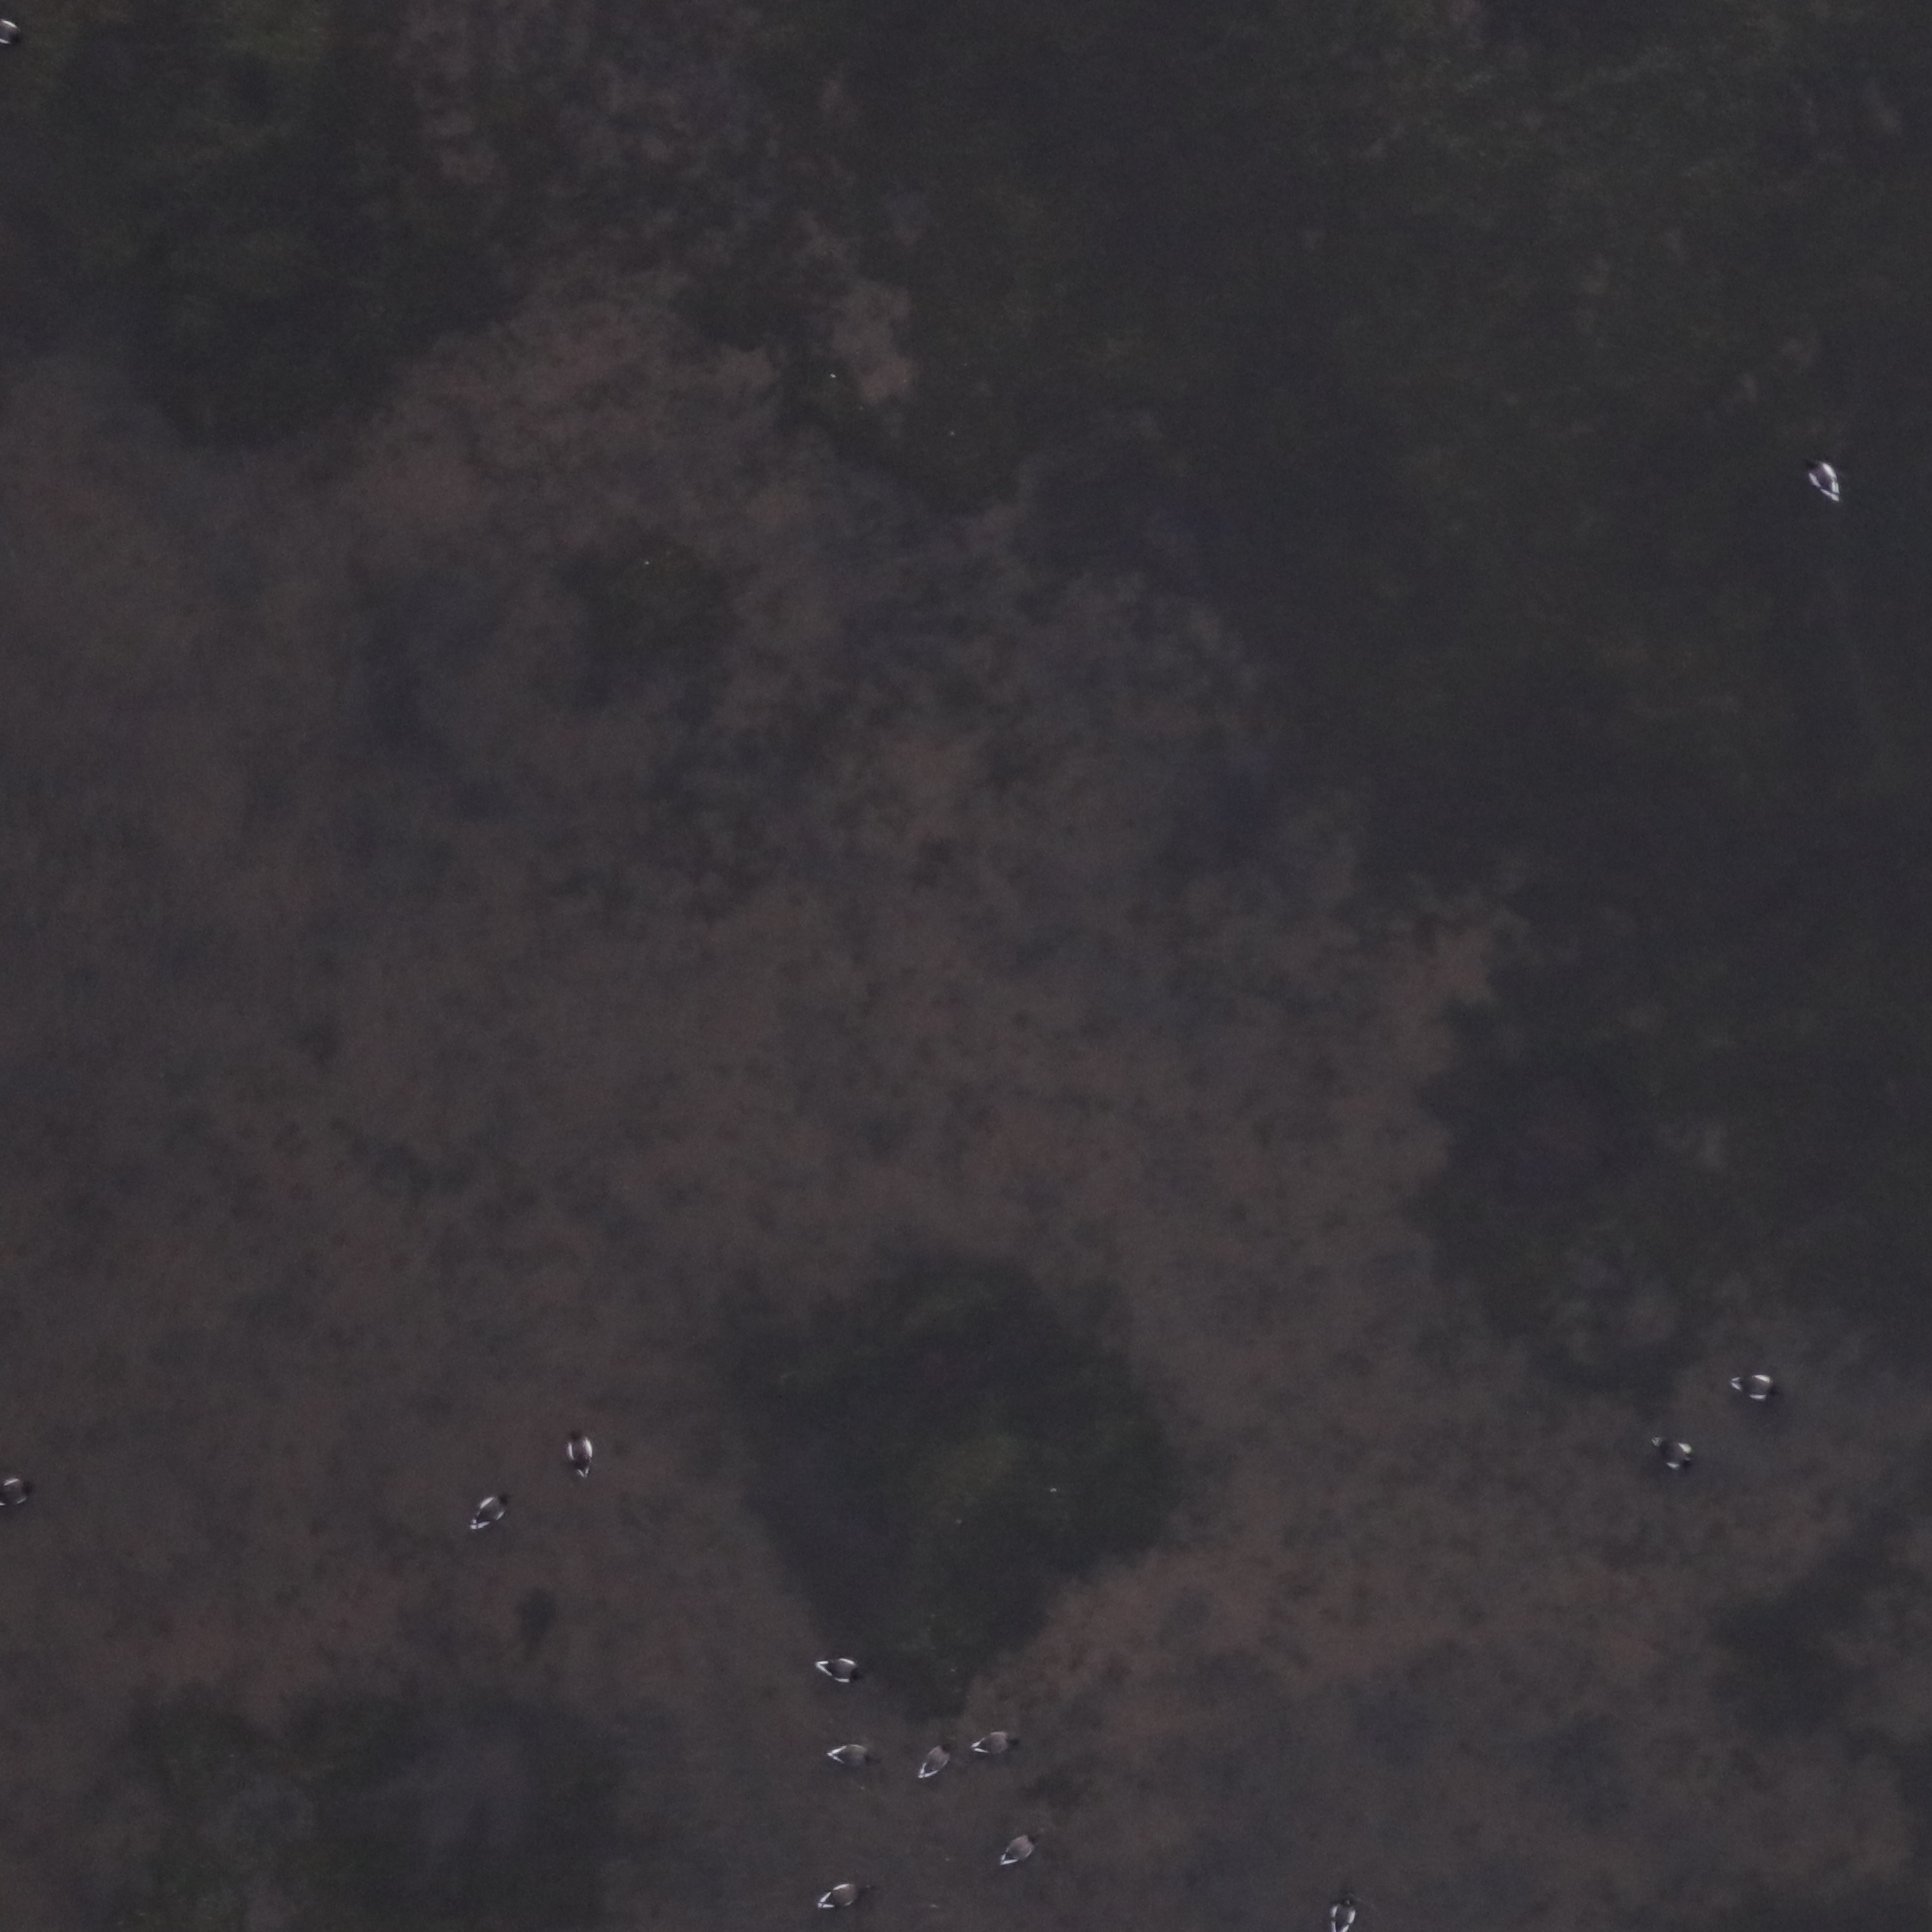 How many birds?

13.